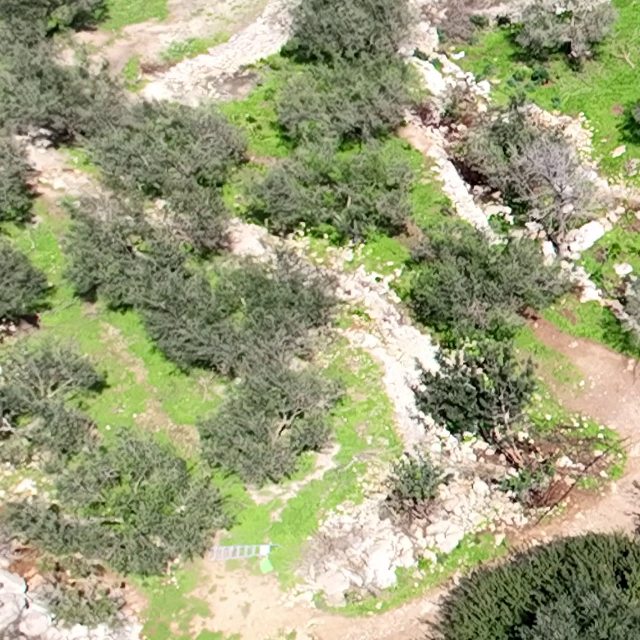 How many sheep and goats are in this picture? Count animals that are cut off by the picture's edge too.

0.